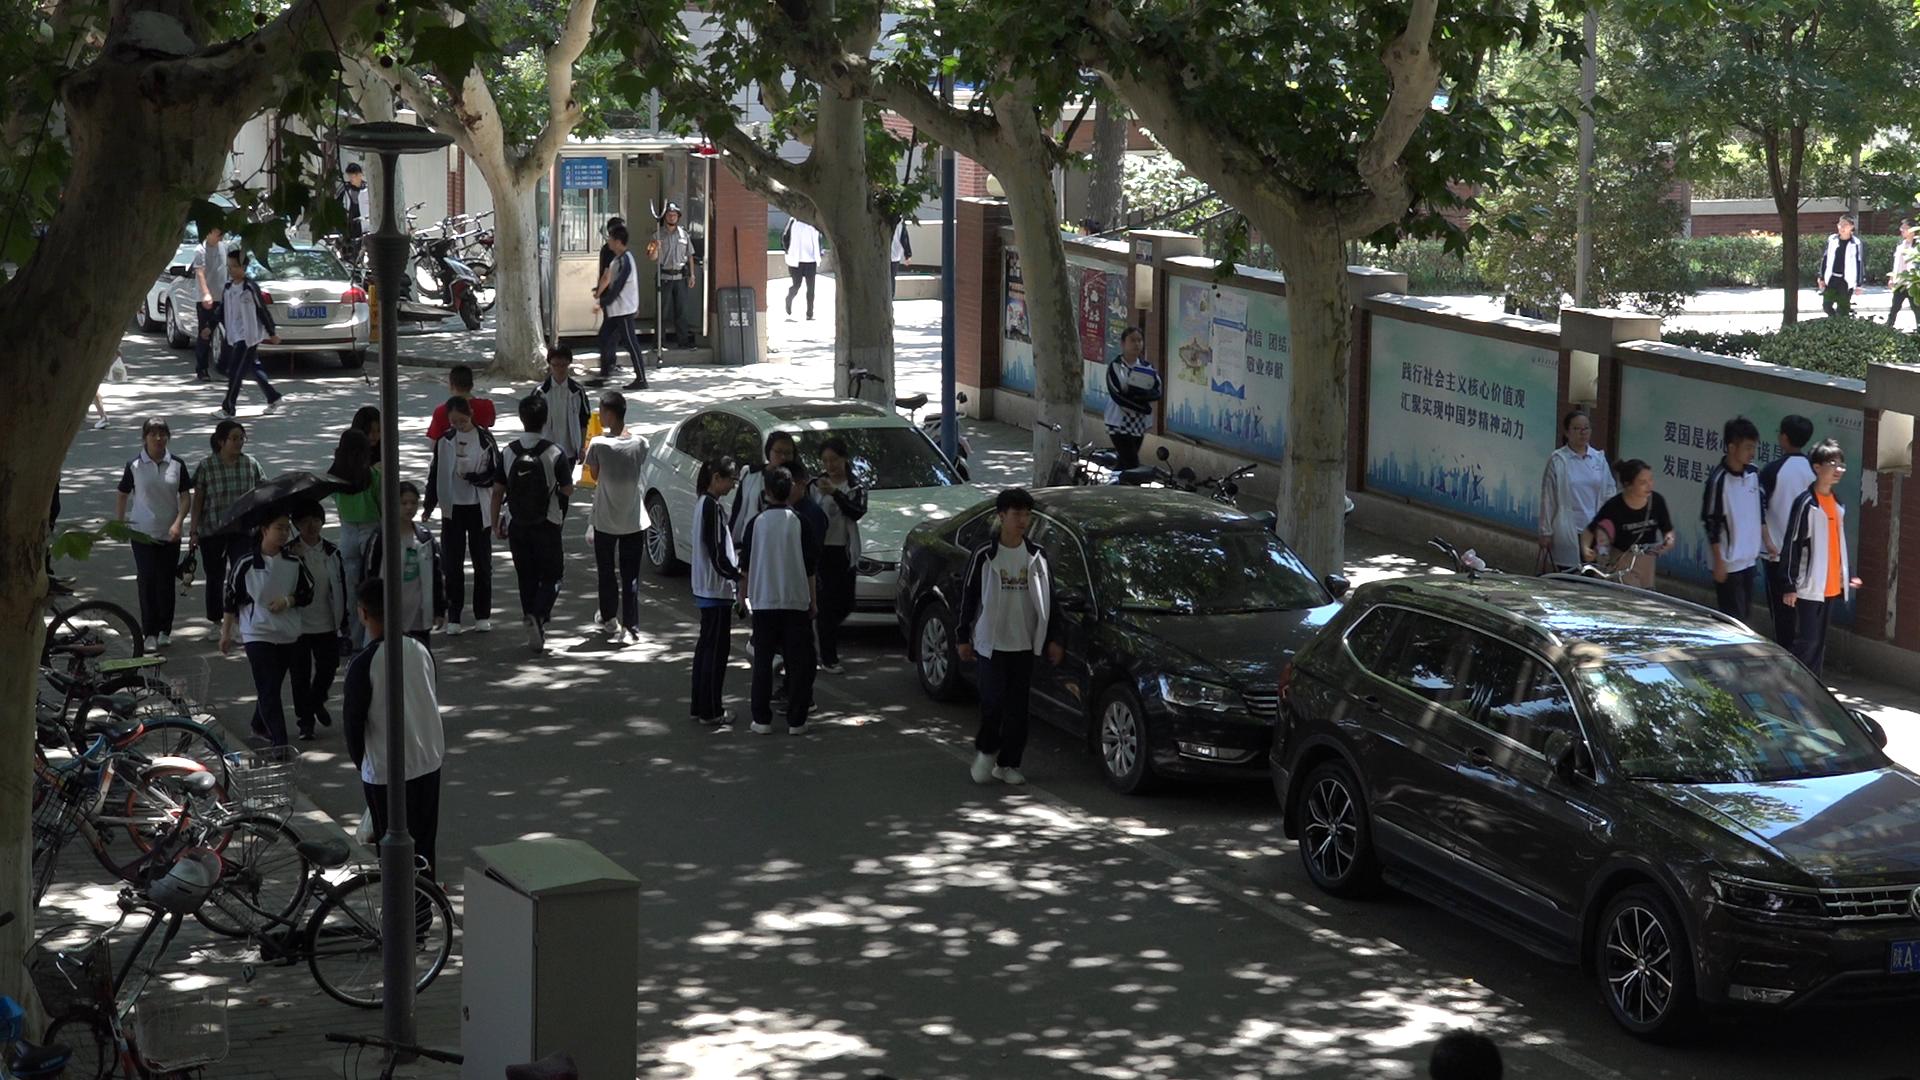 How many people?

35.